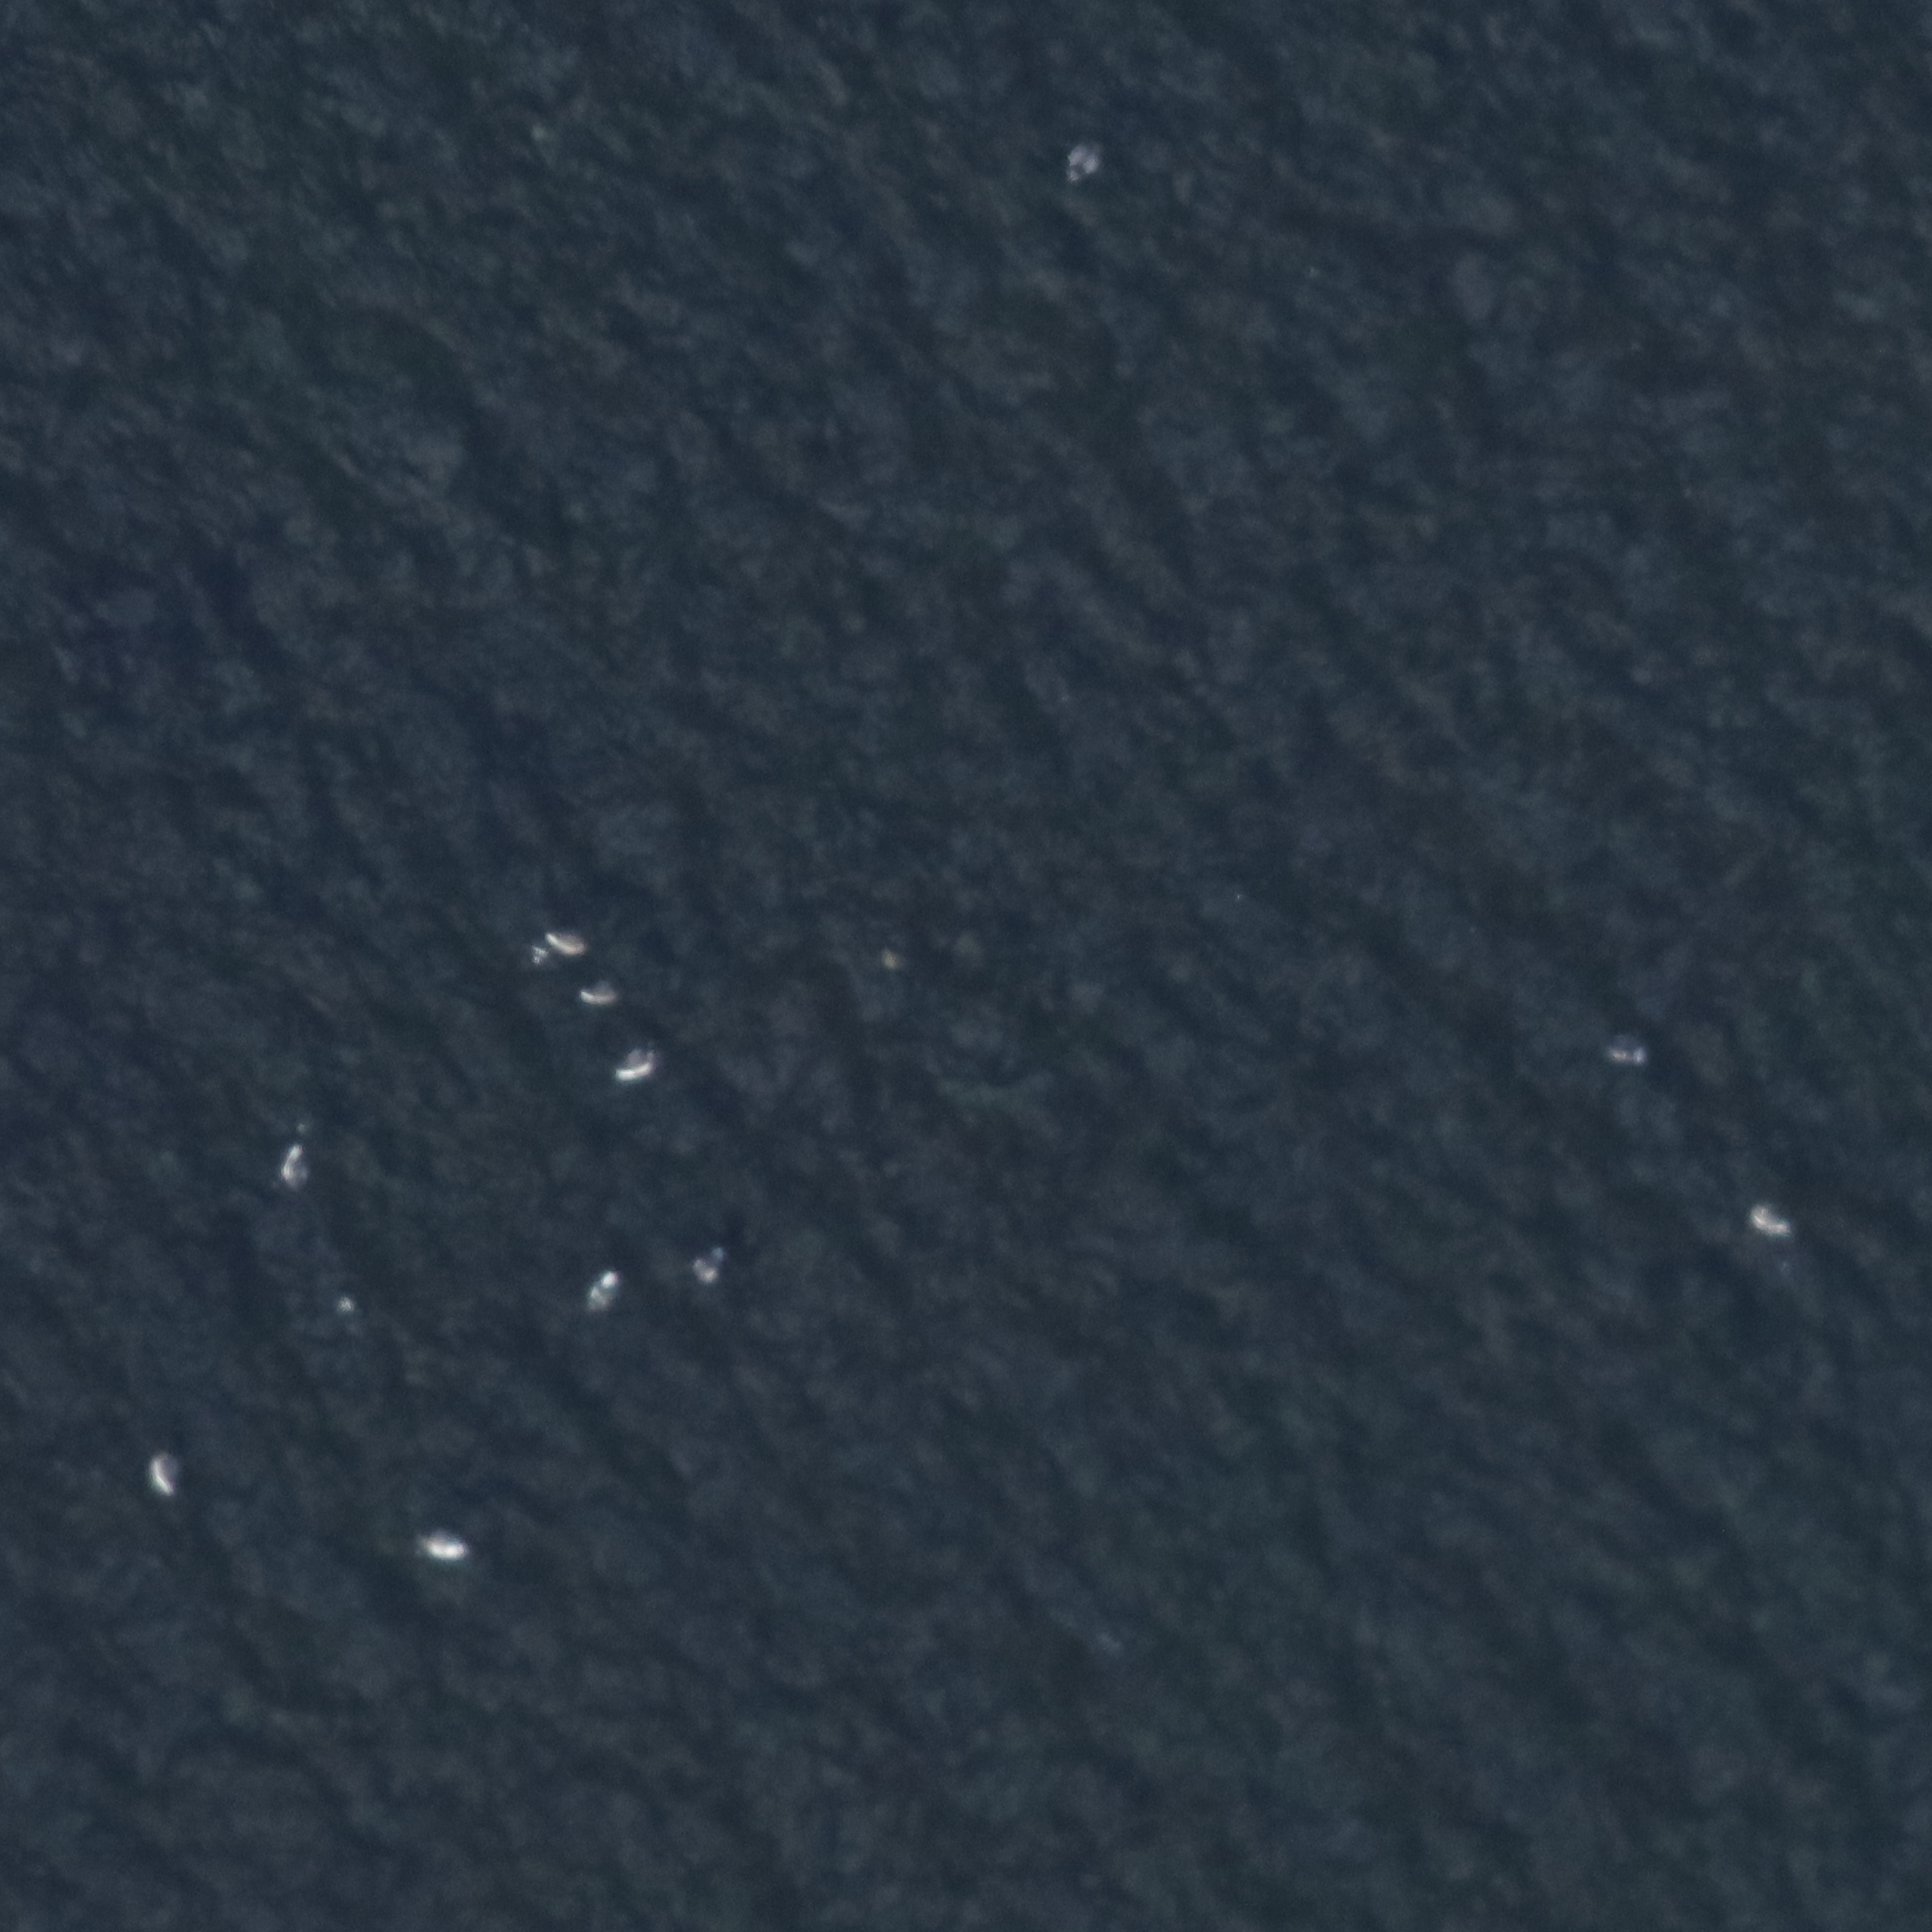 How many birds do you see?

11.